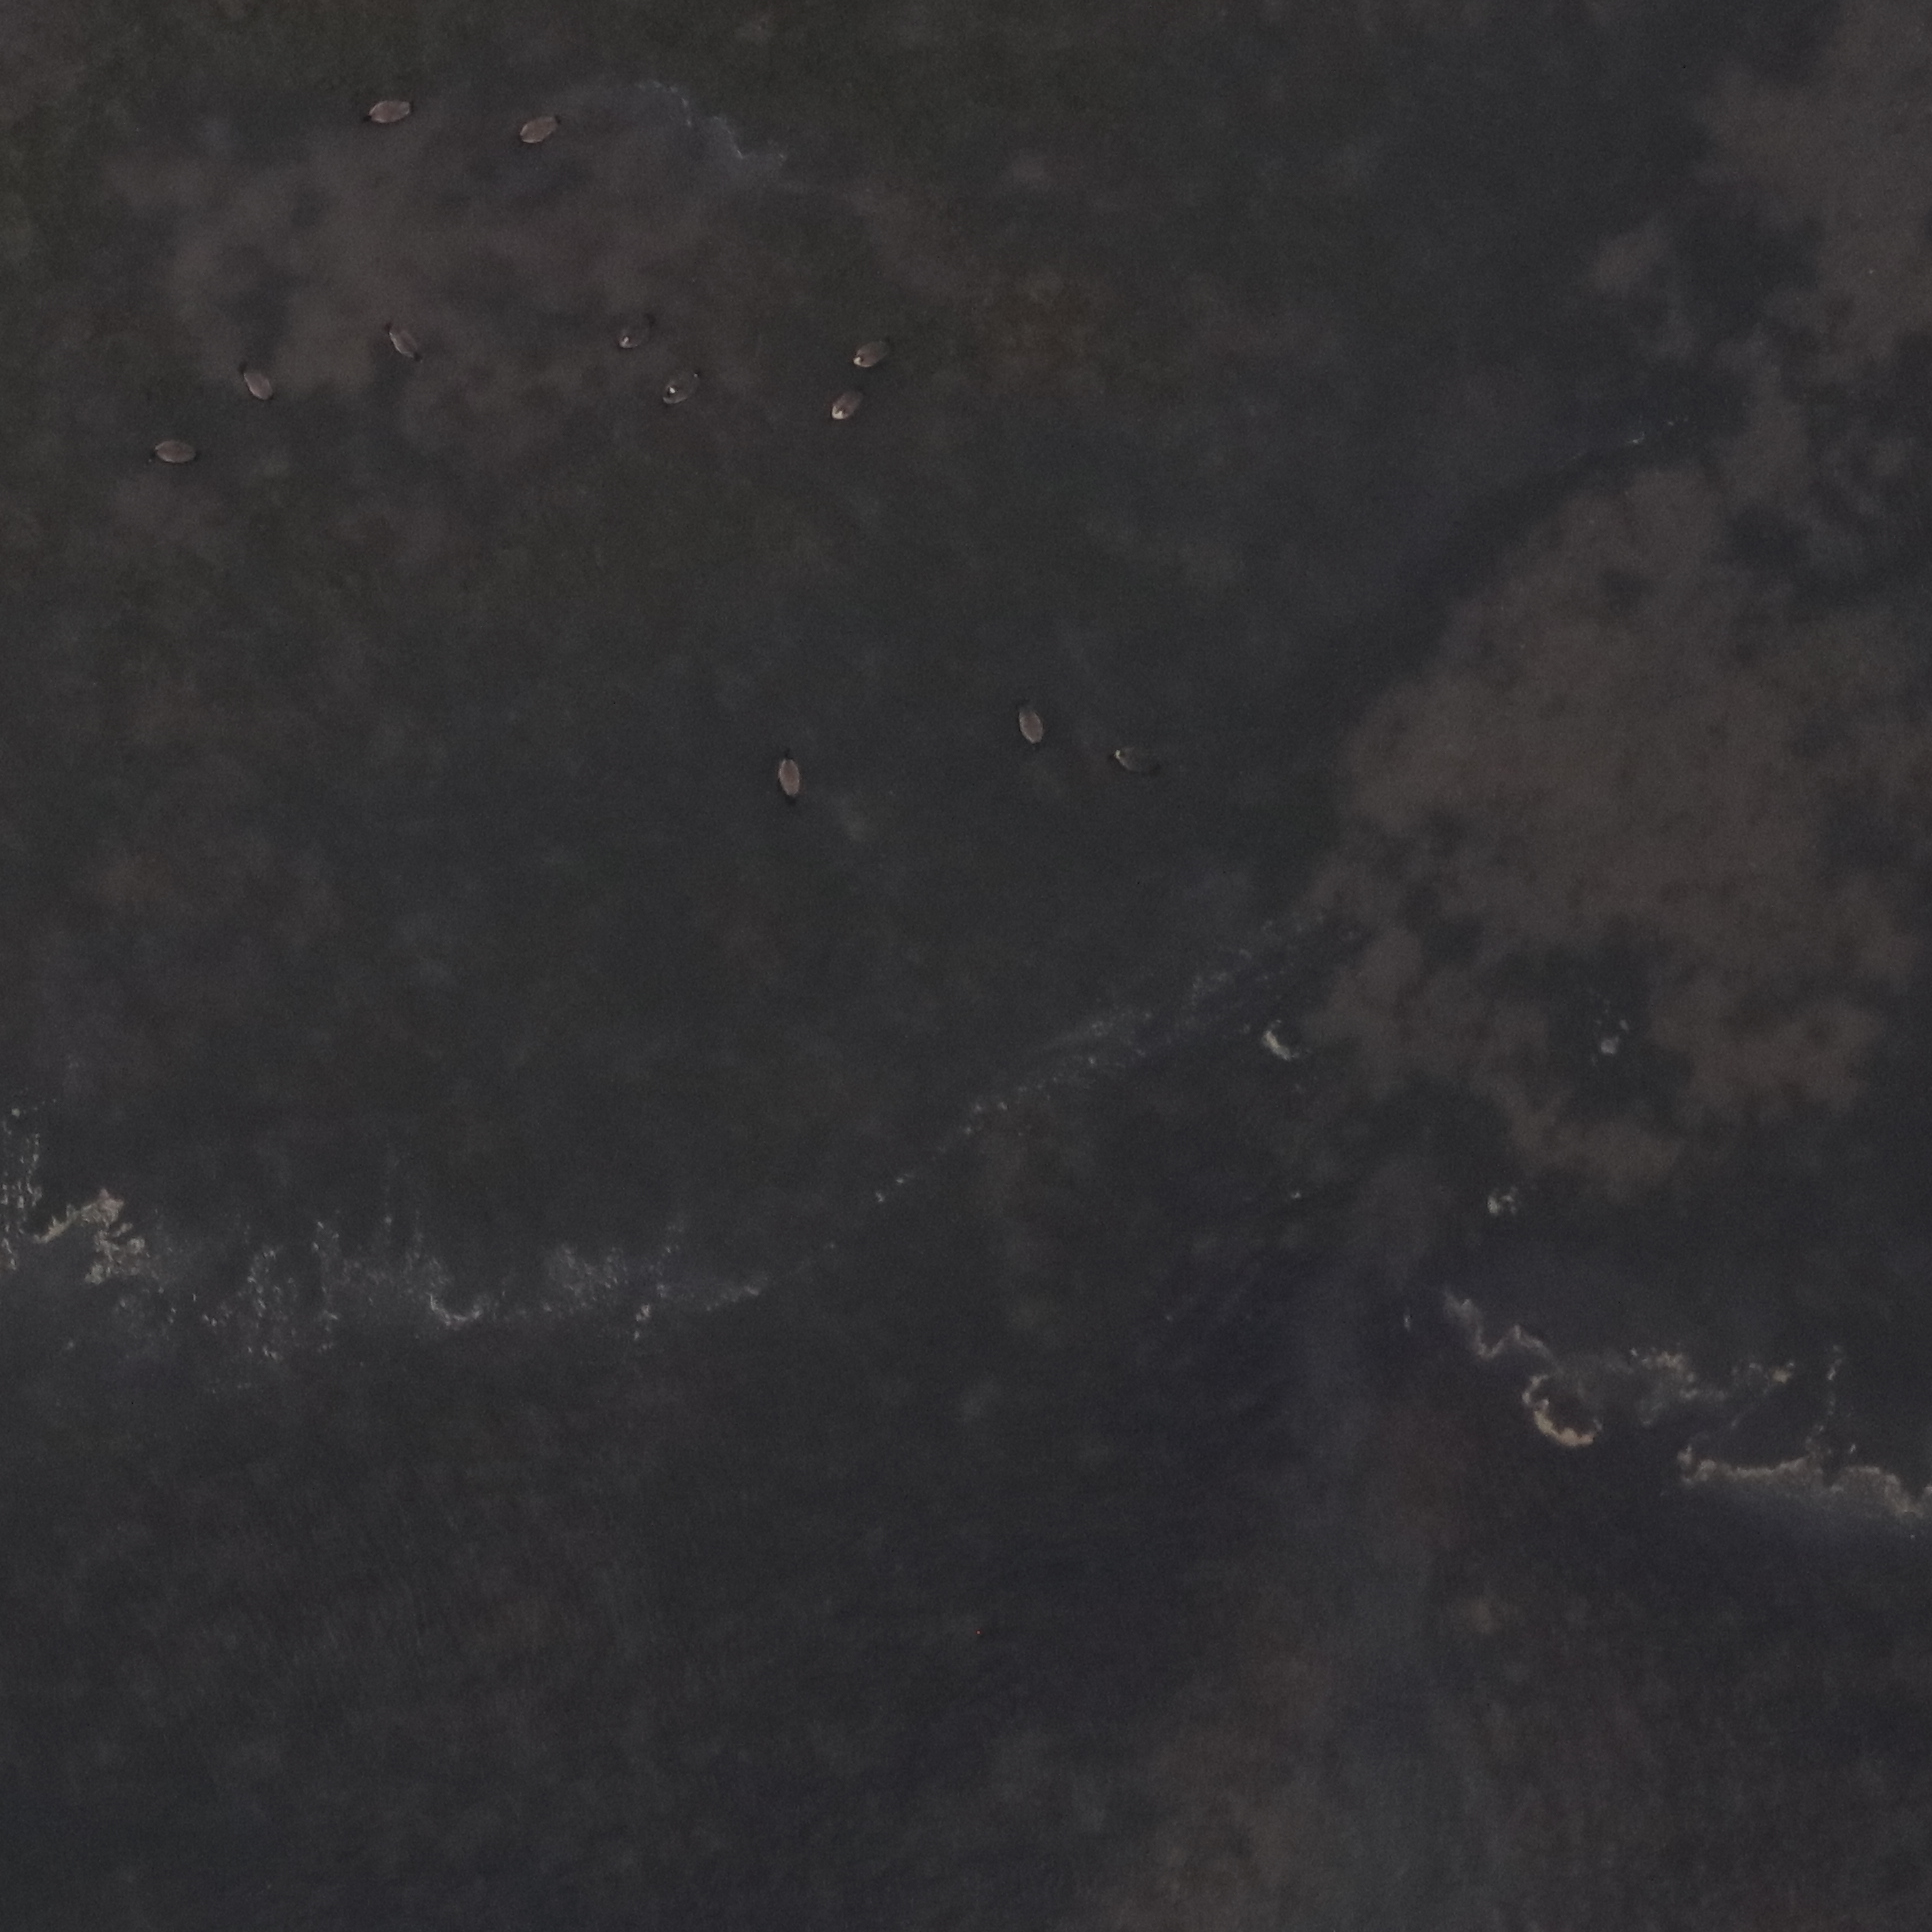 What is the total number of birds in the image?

12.